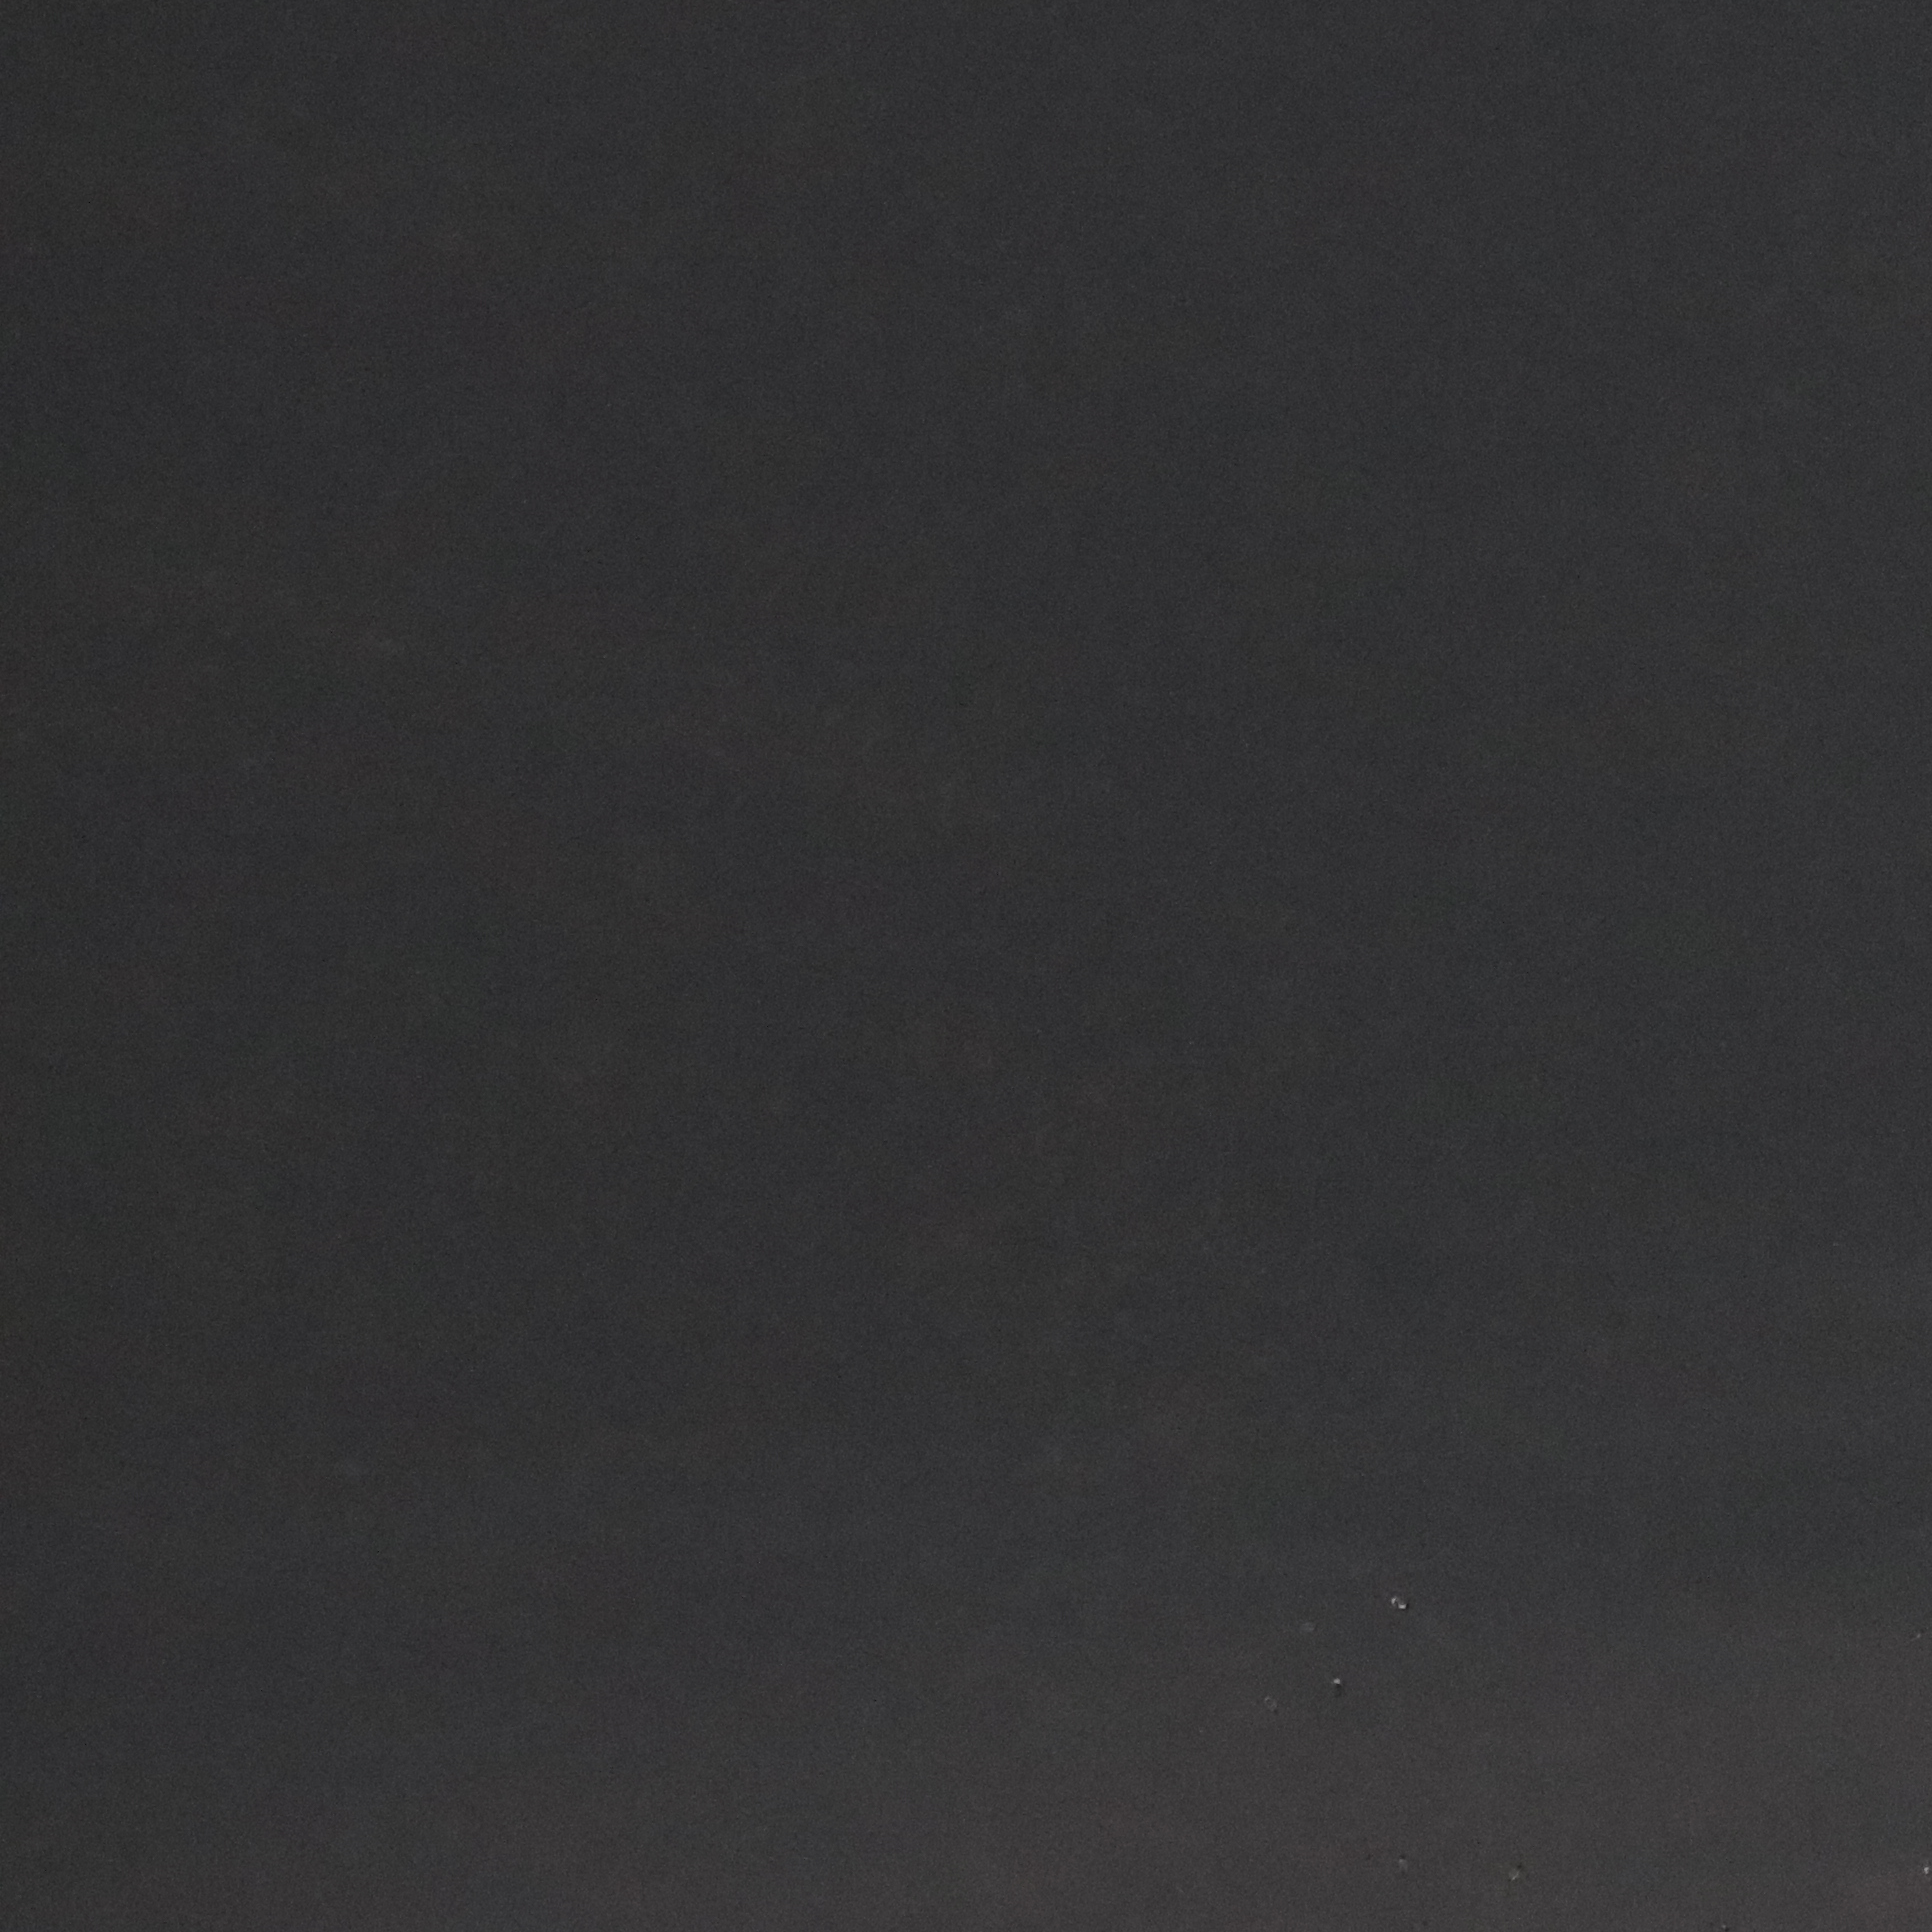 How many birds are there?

11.